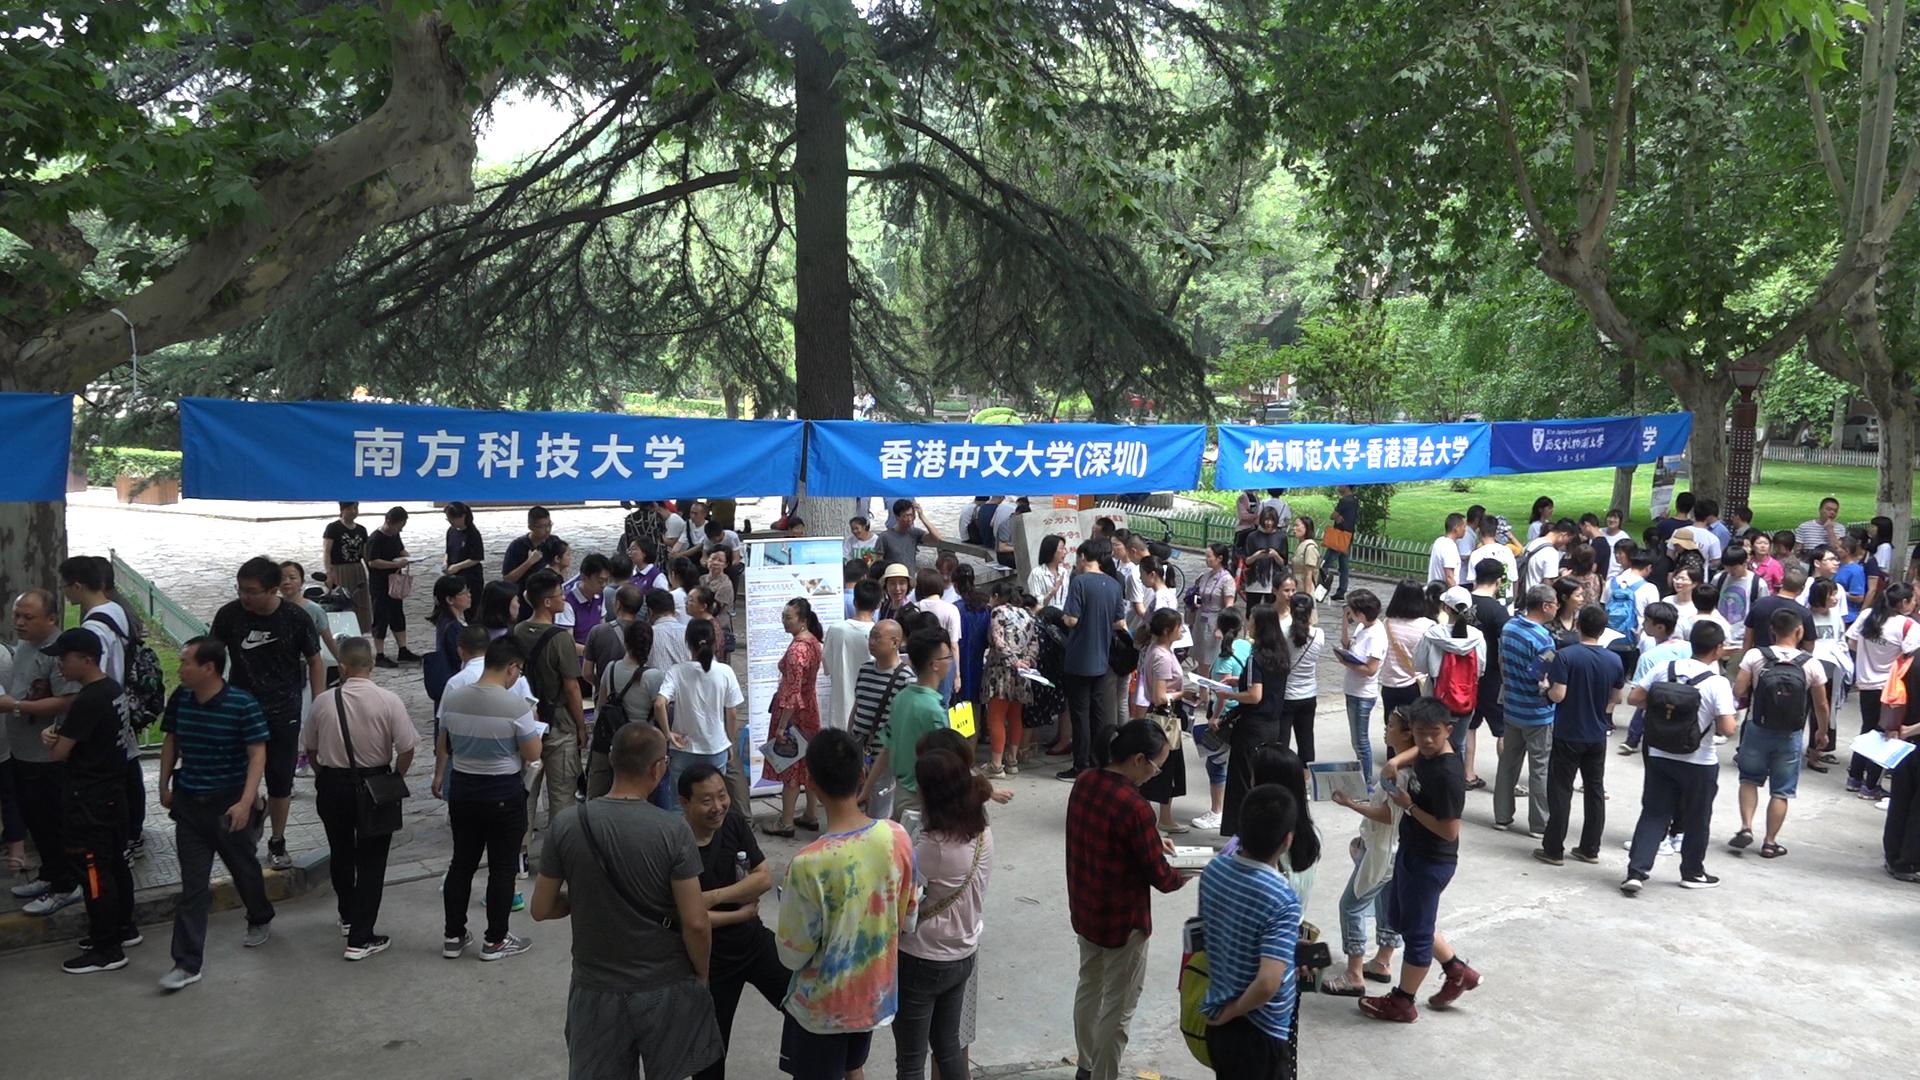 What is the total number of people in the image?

124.